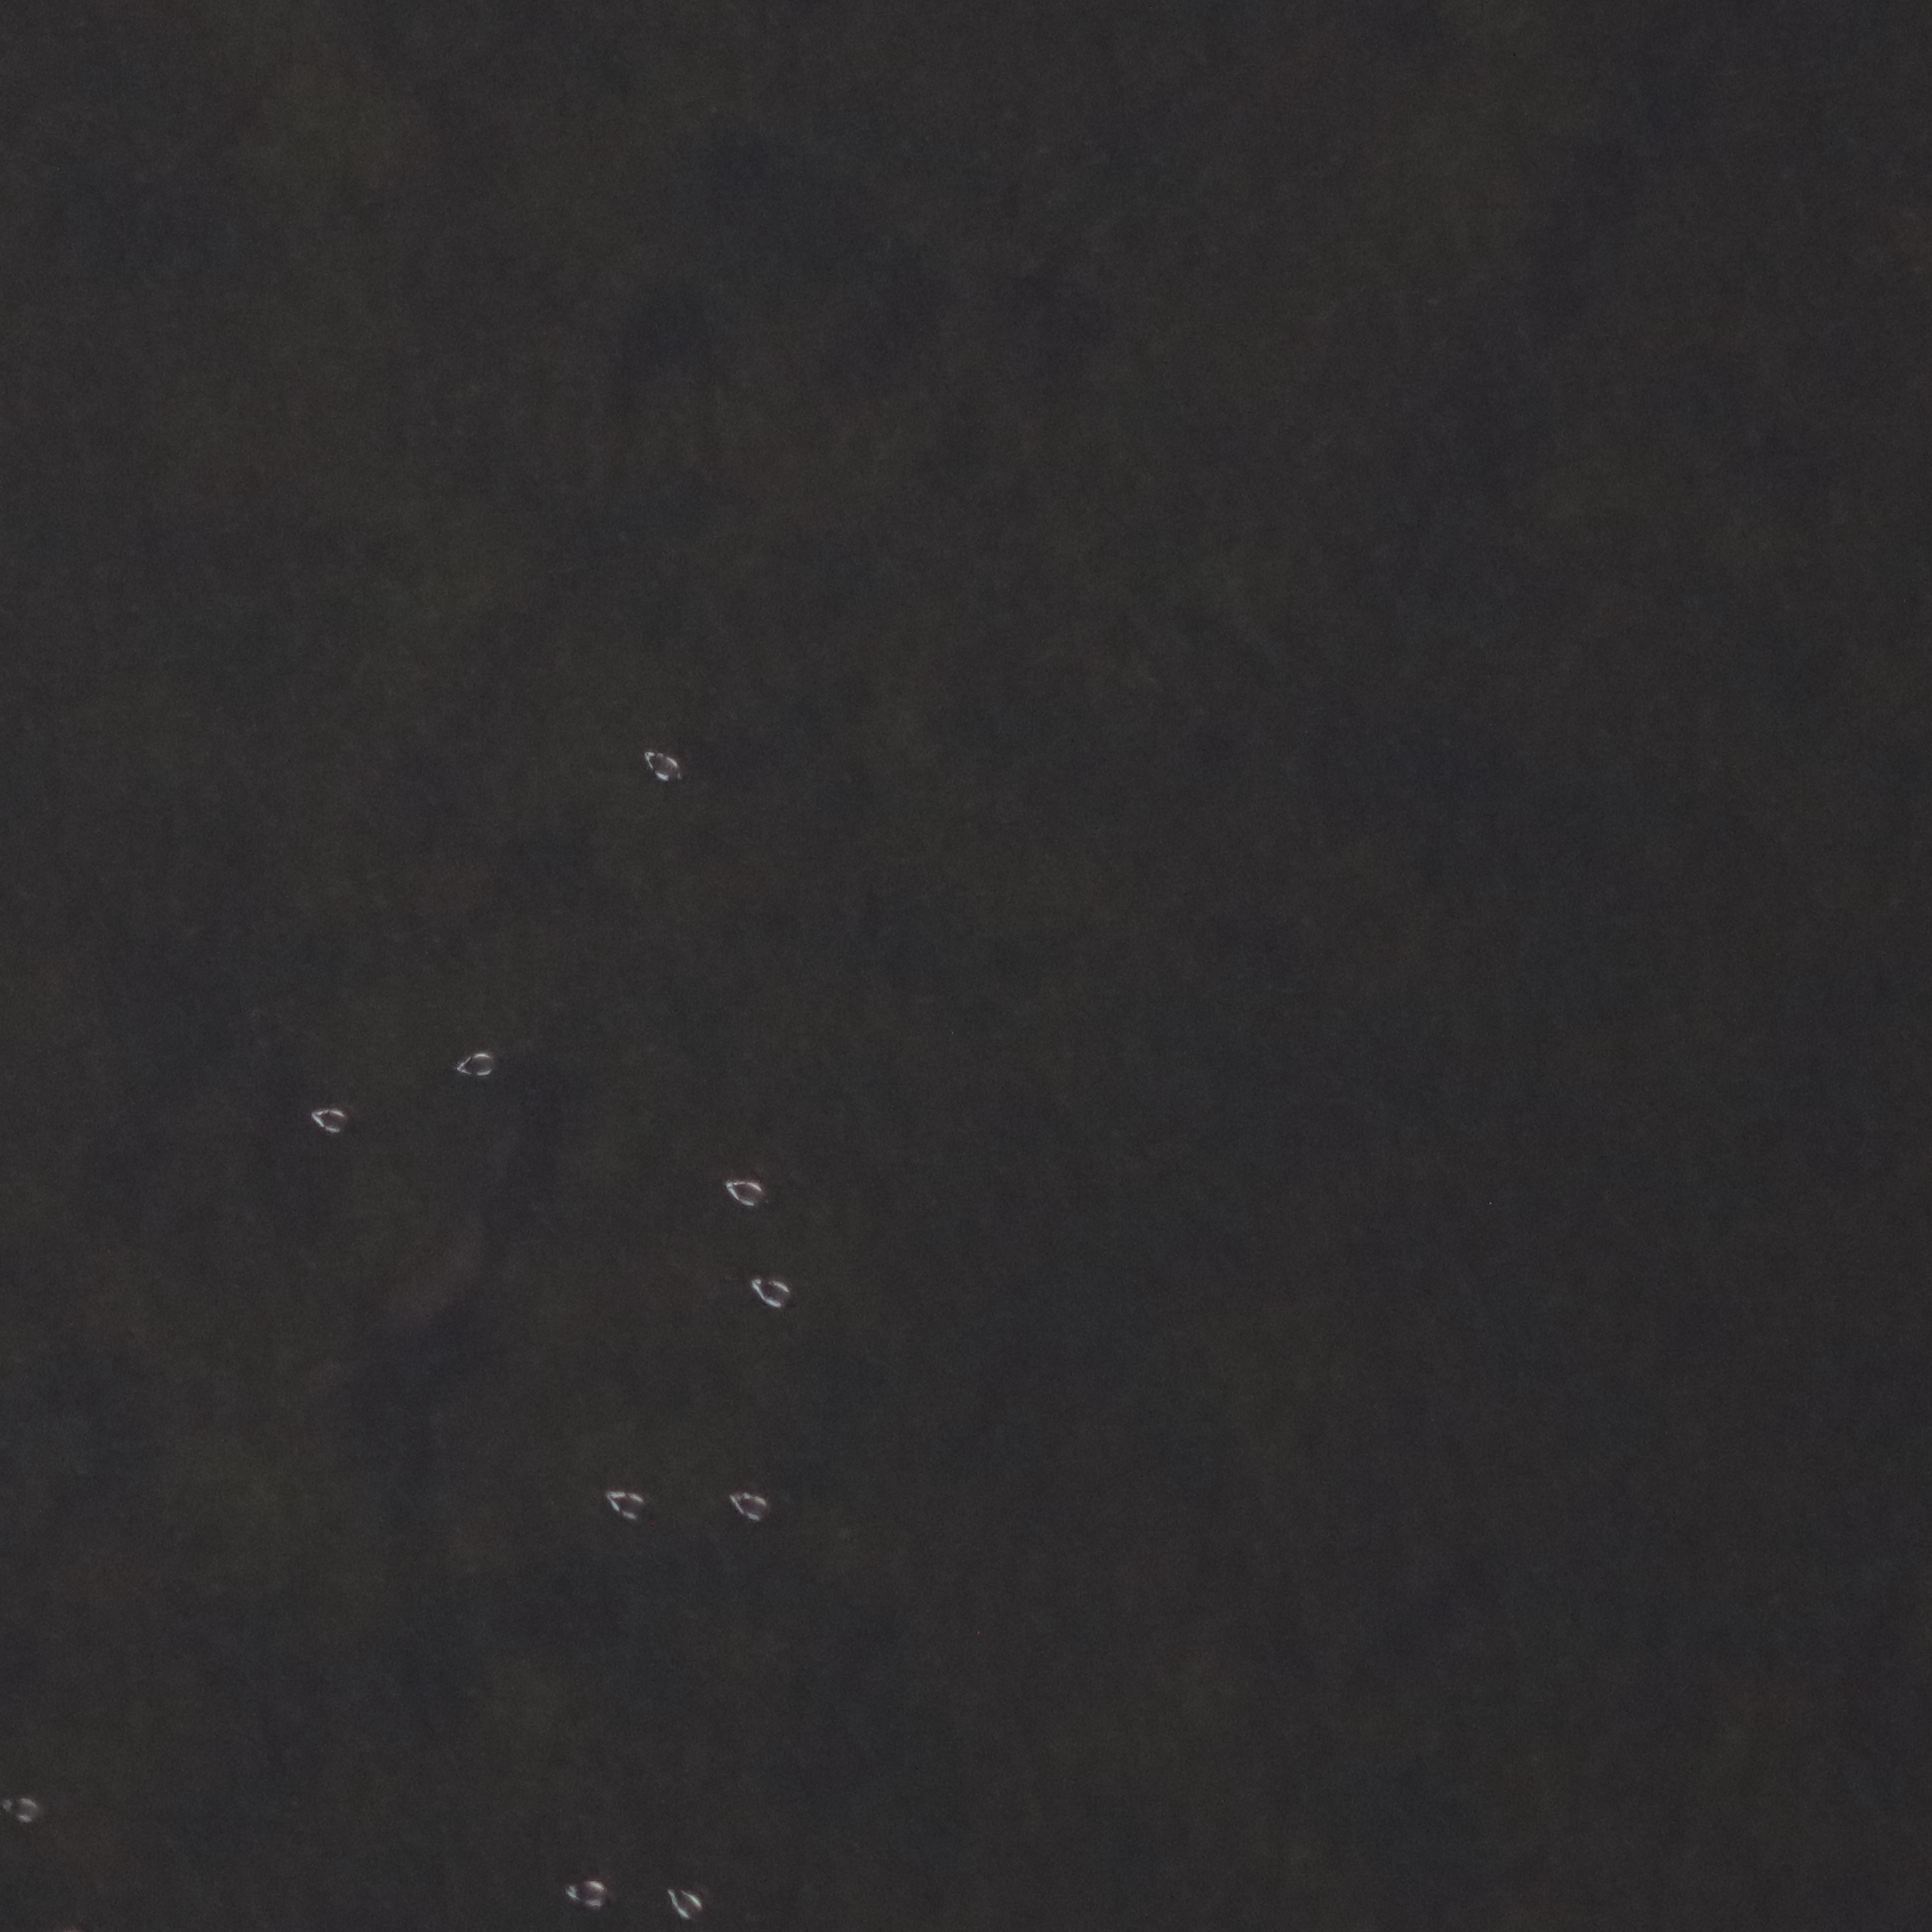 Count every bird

10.